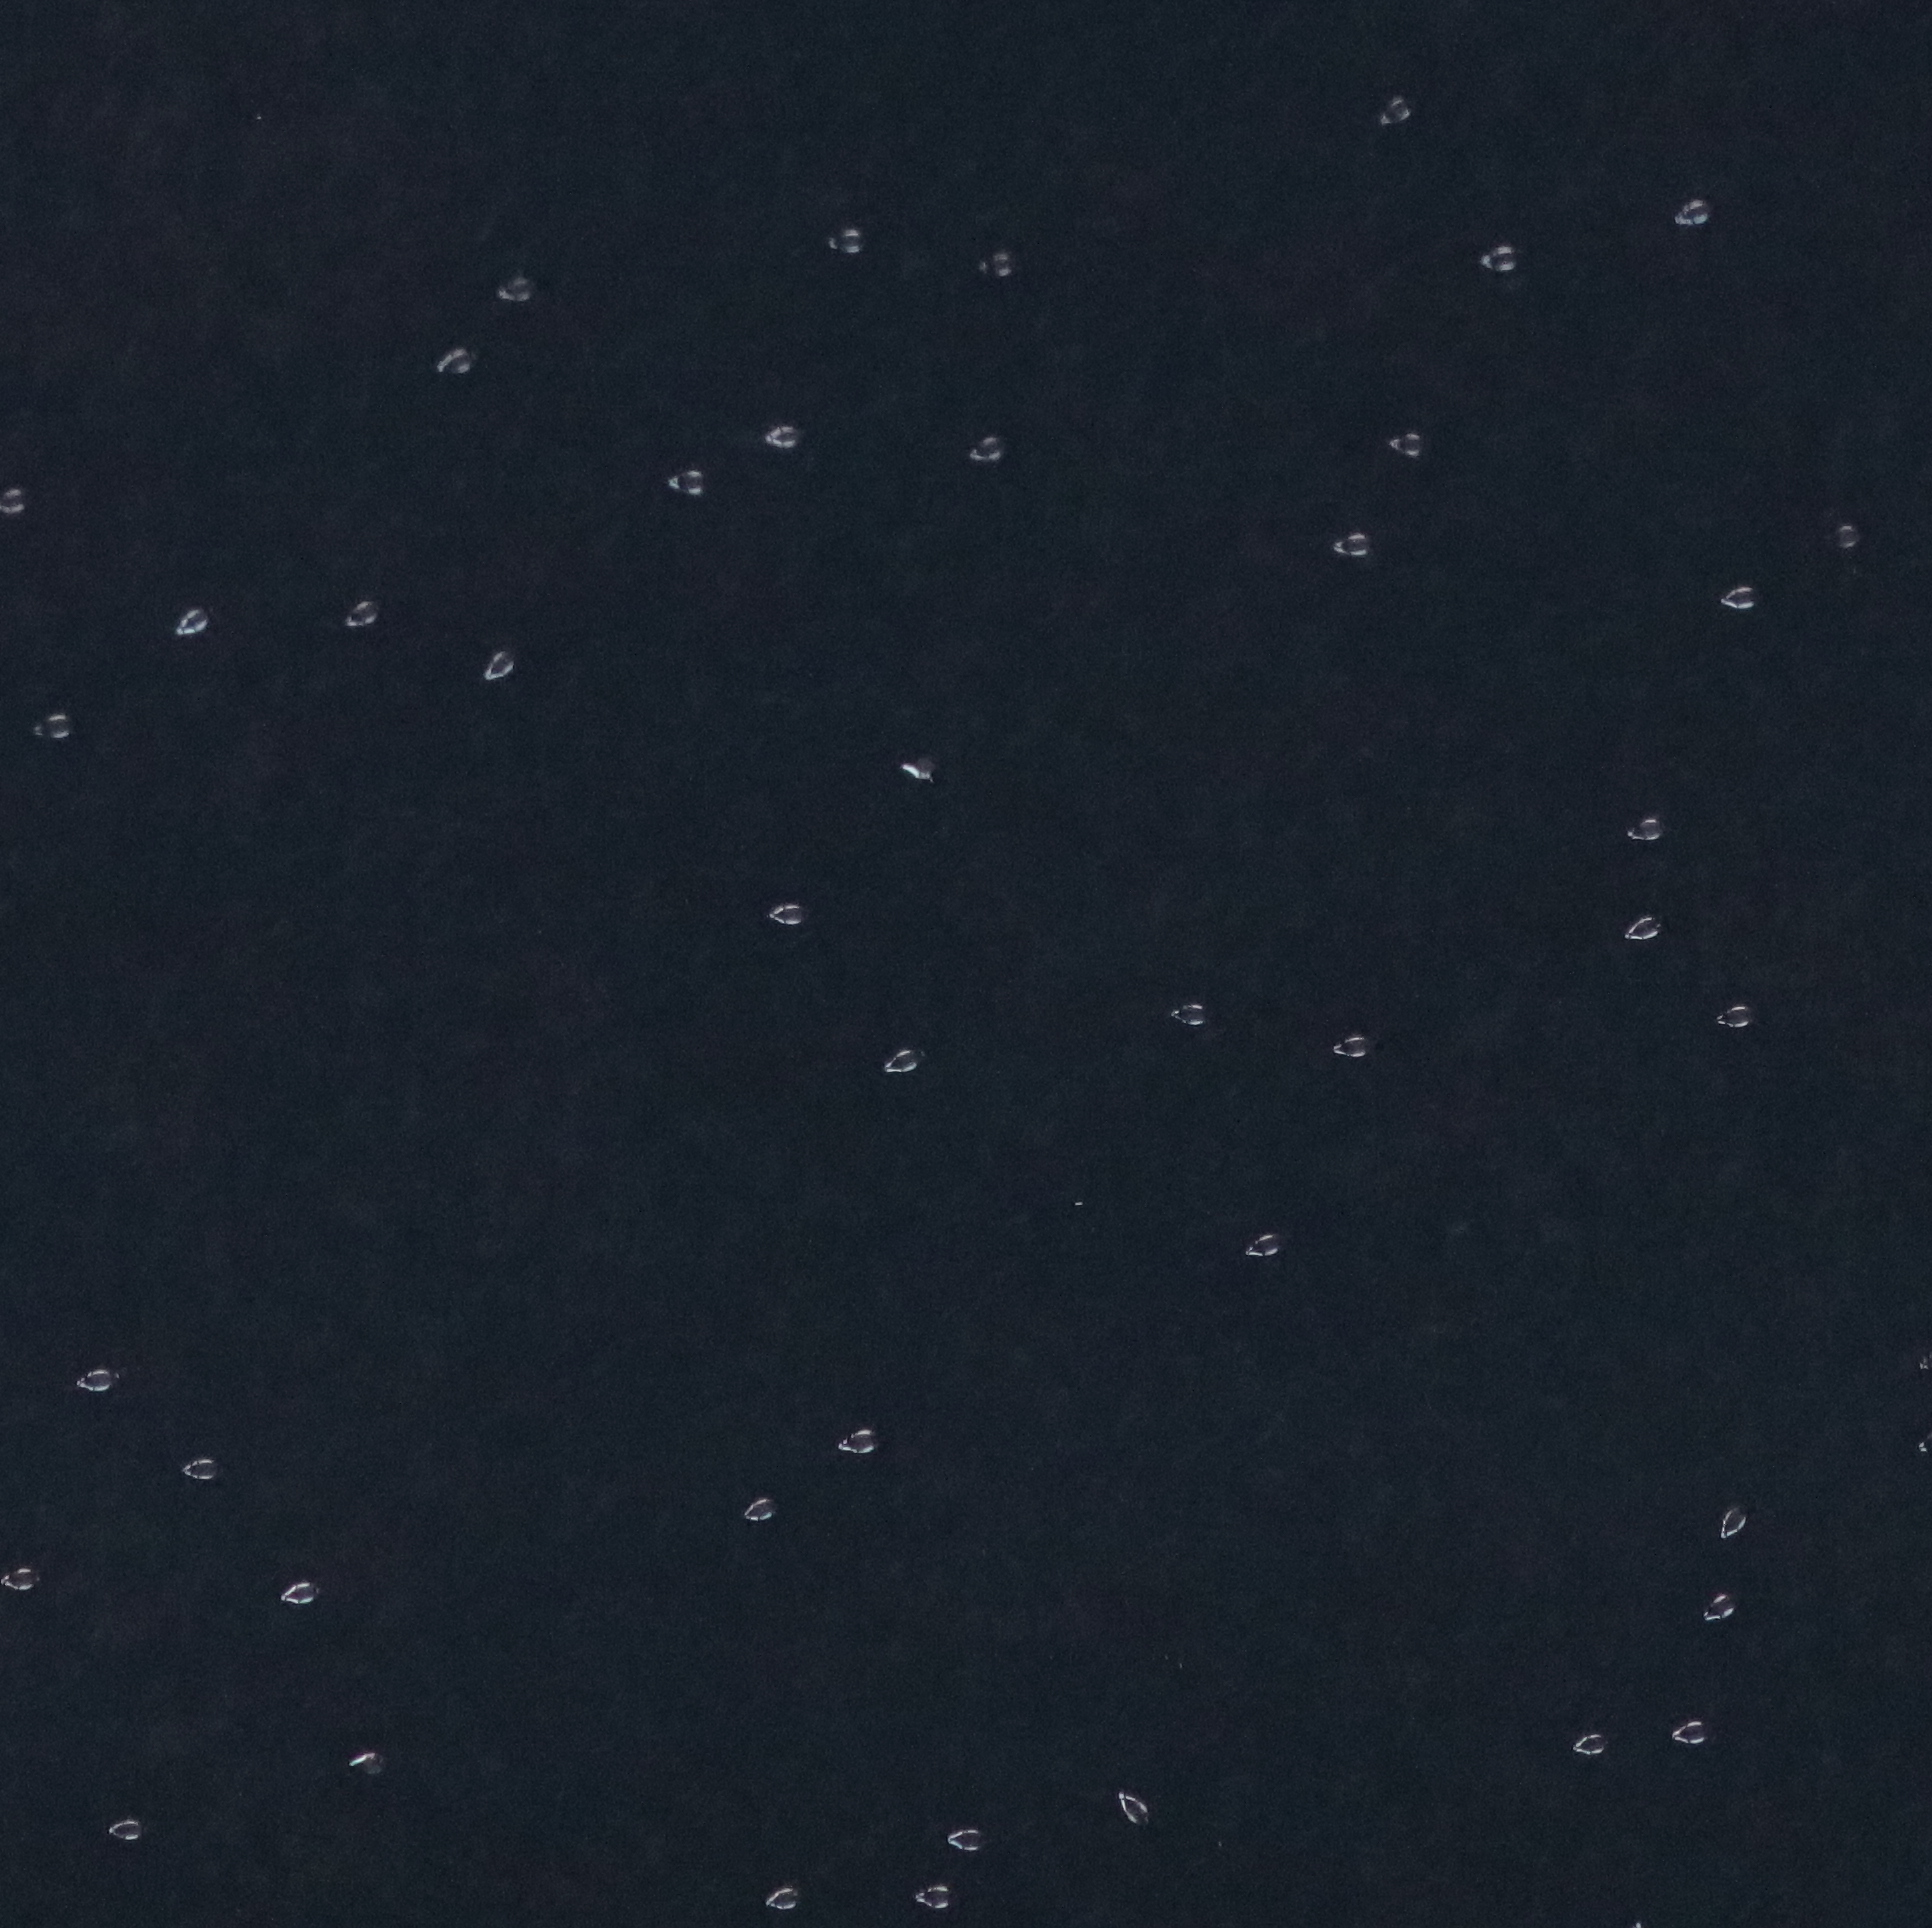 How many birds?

44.